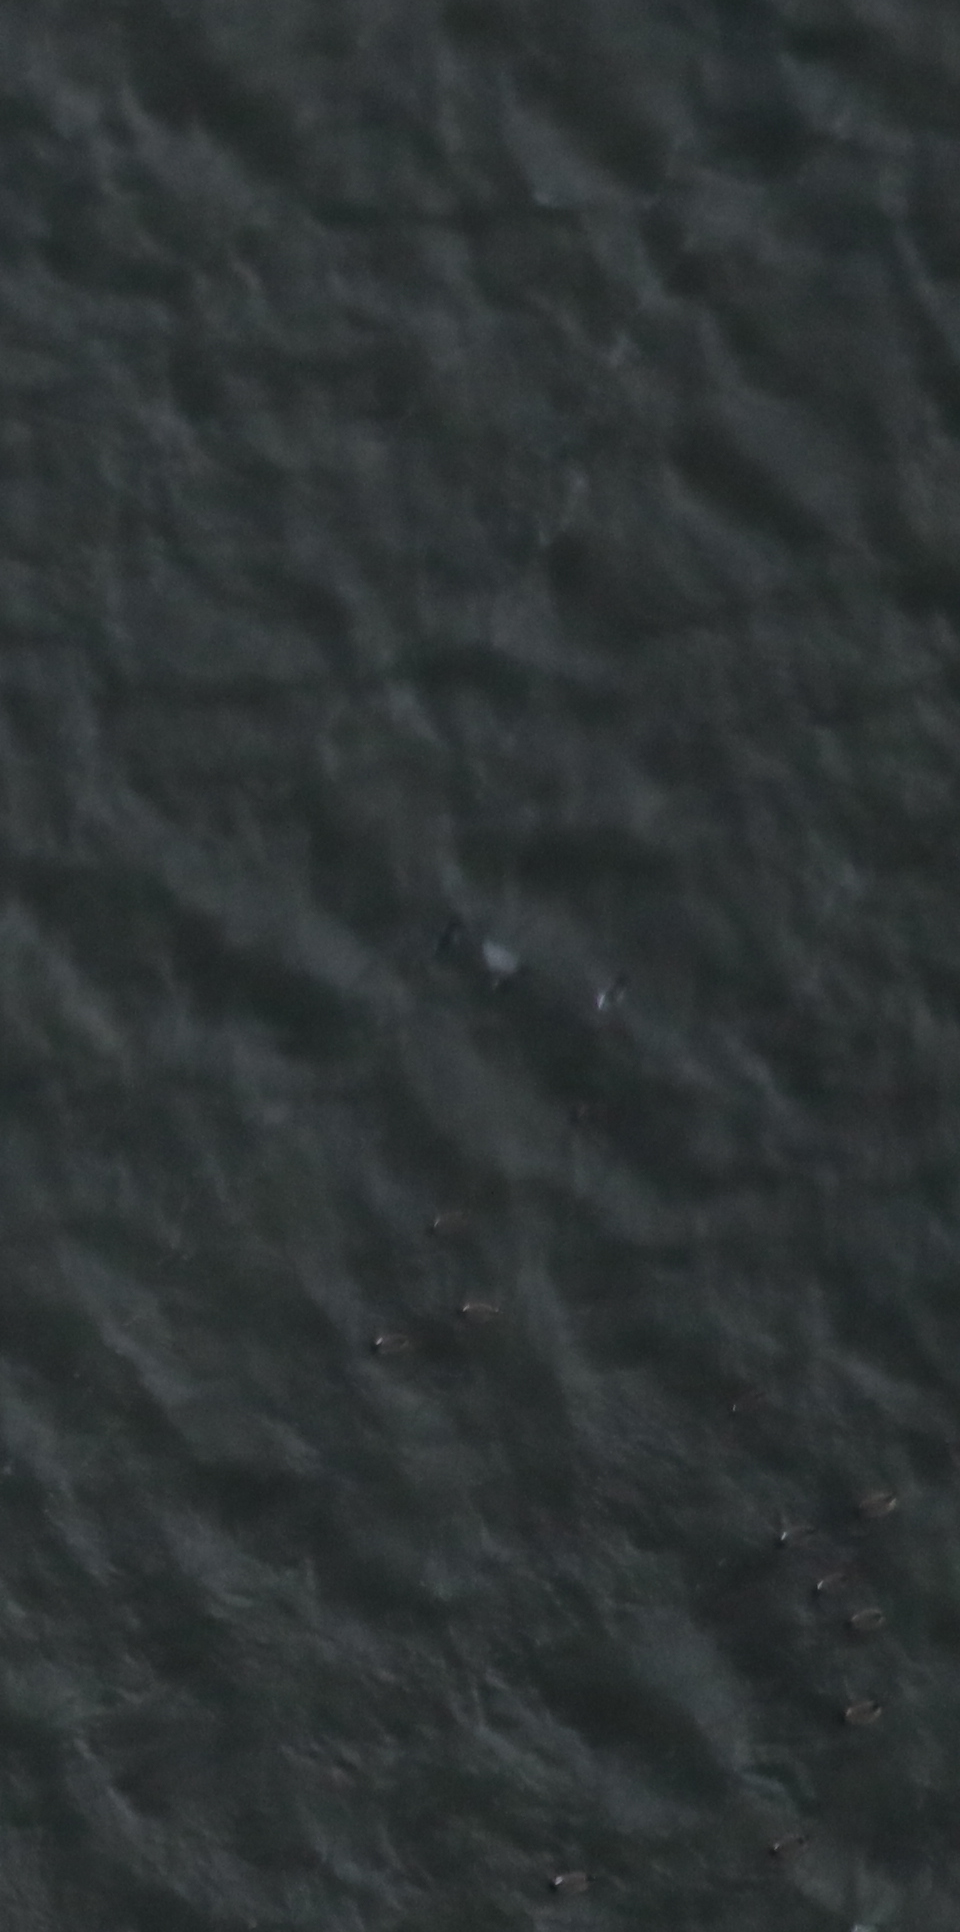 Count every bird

14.